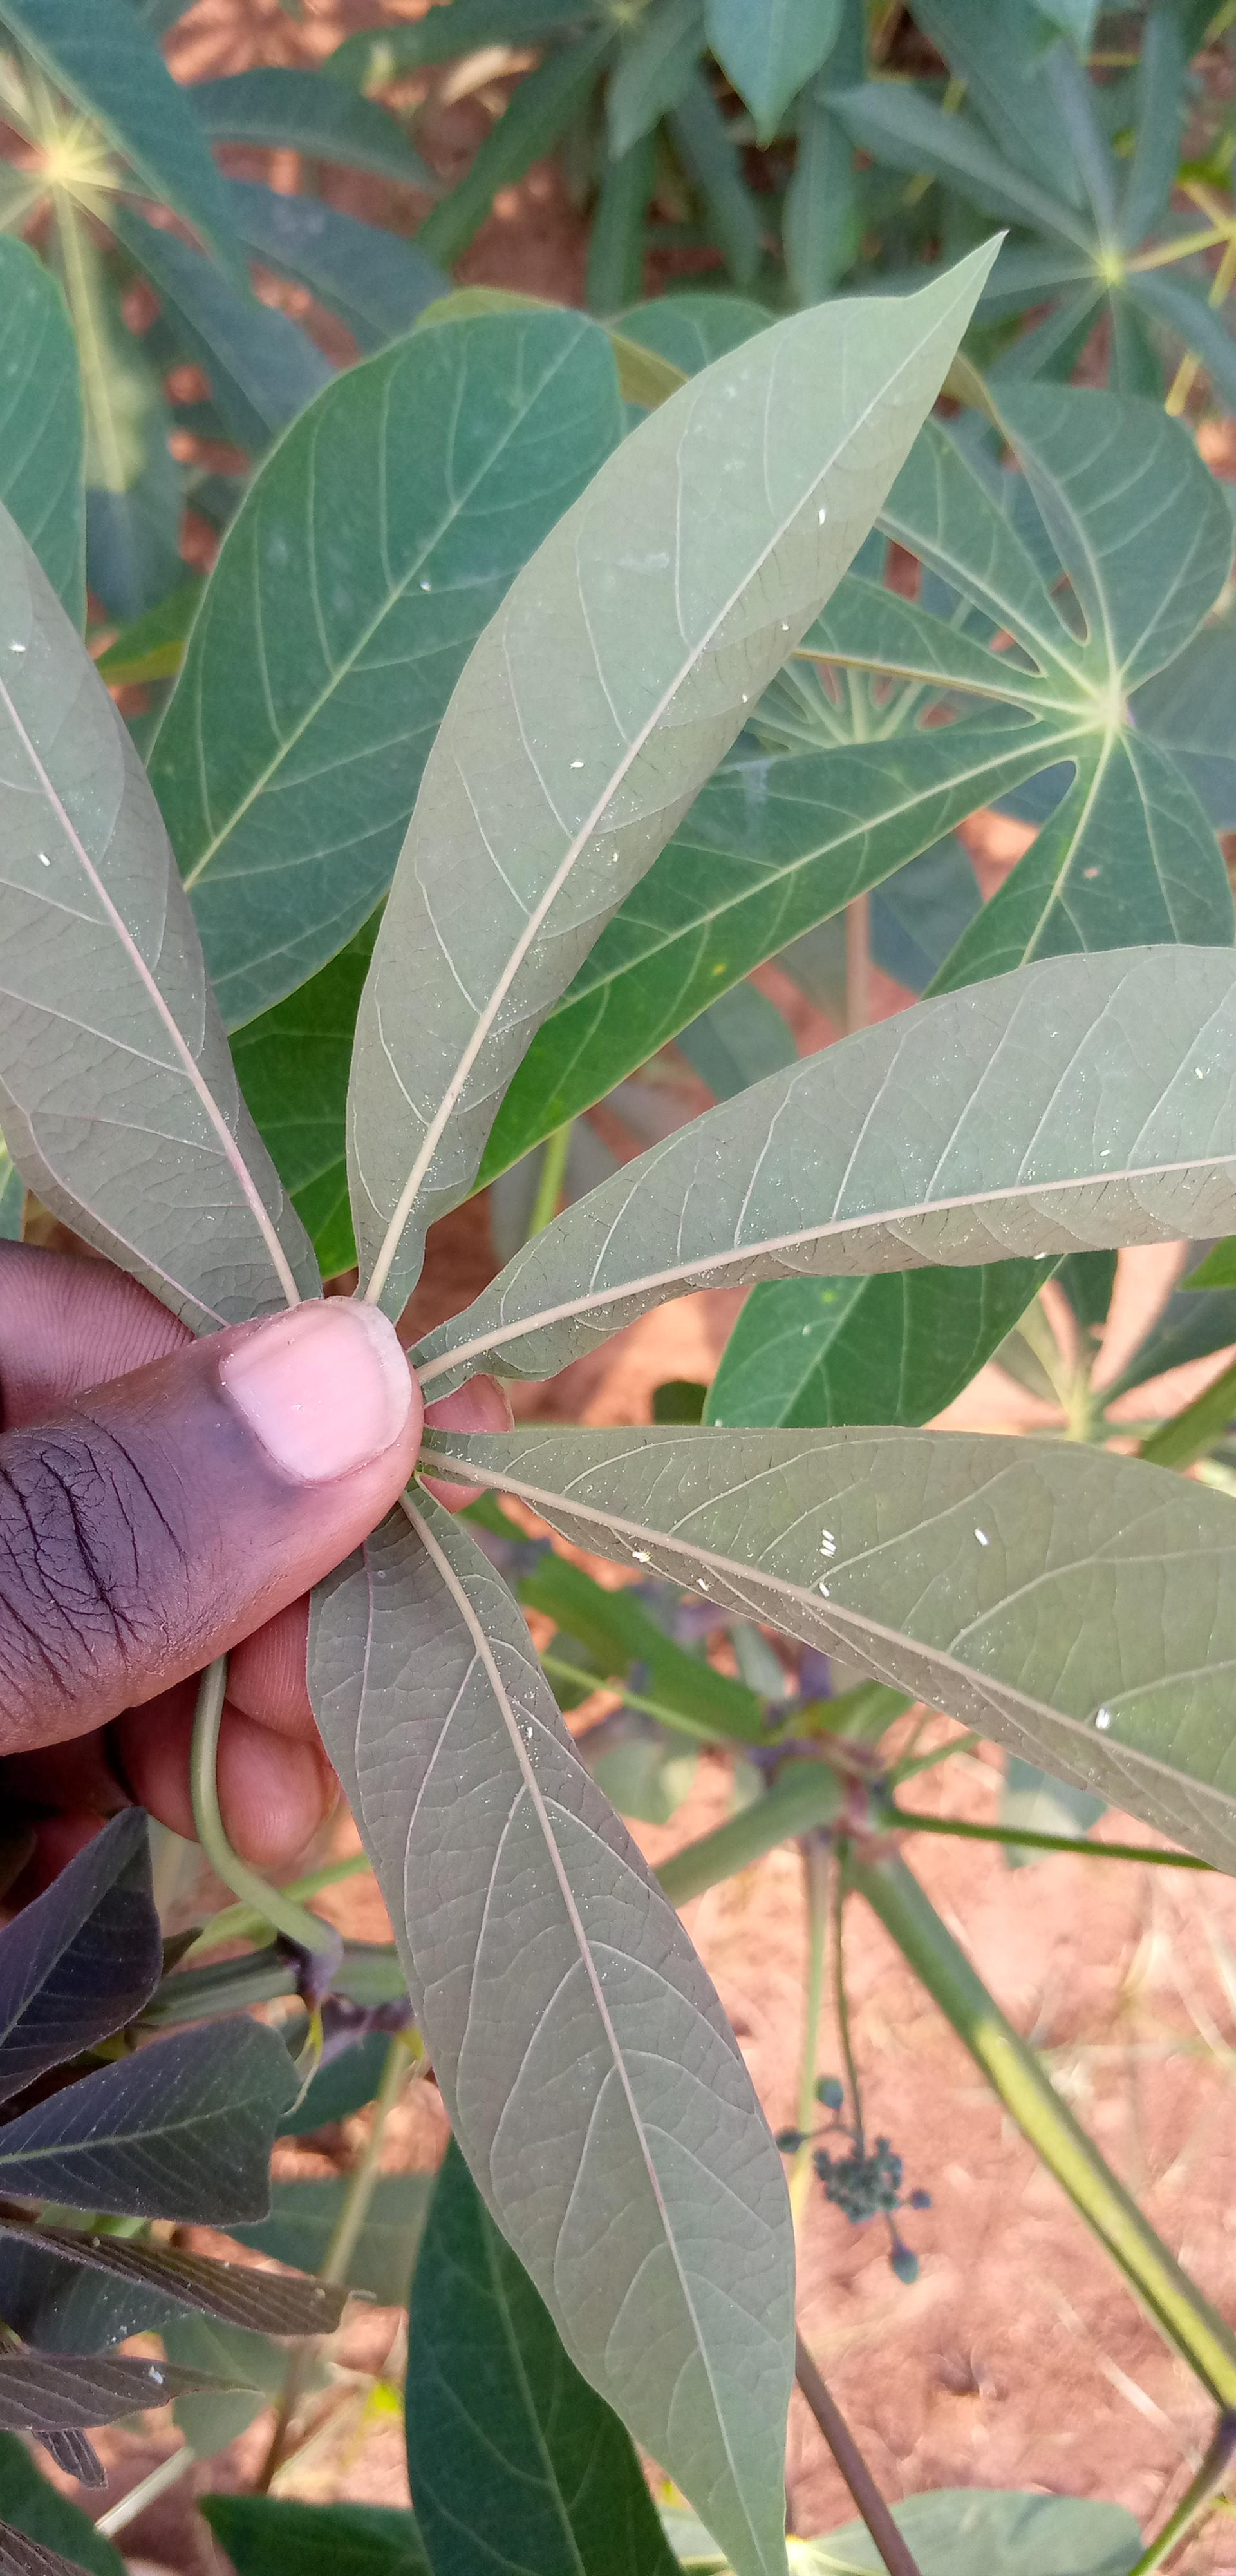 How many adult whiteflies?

19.